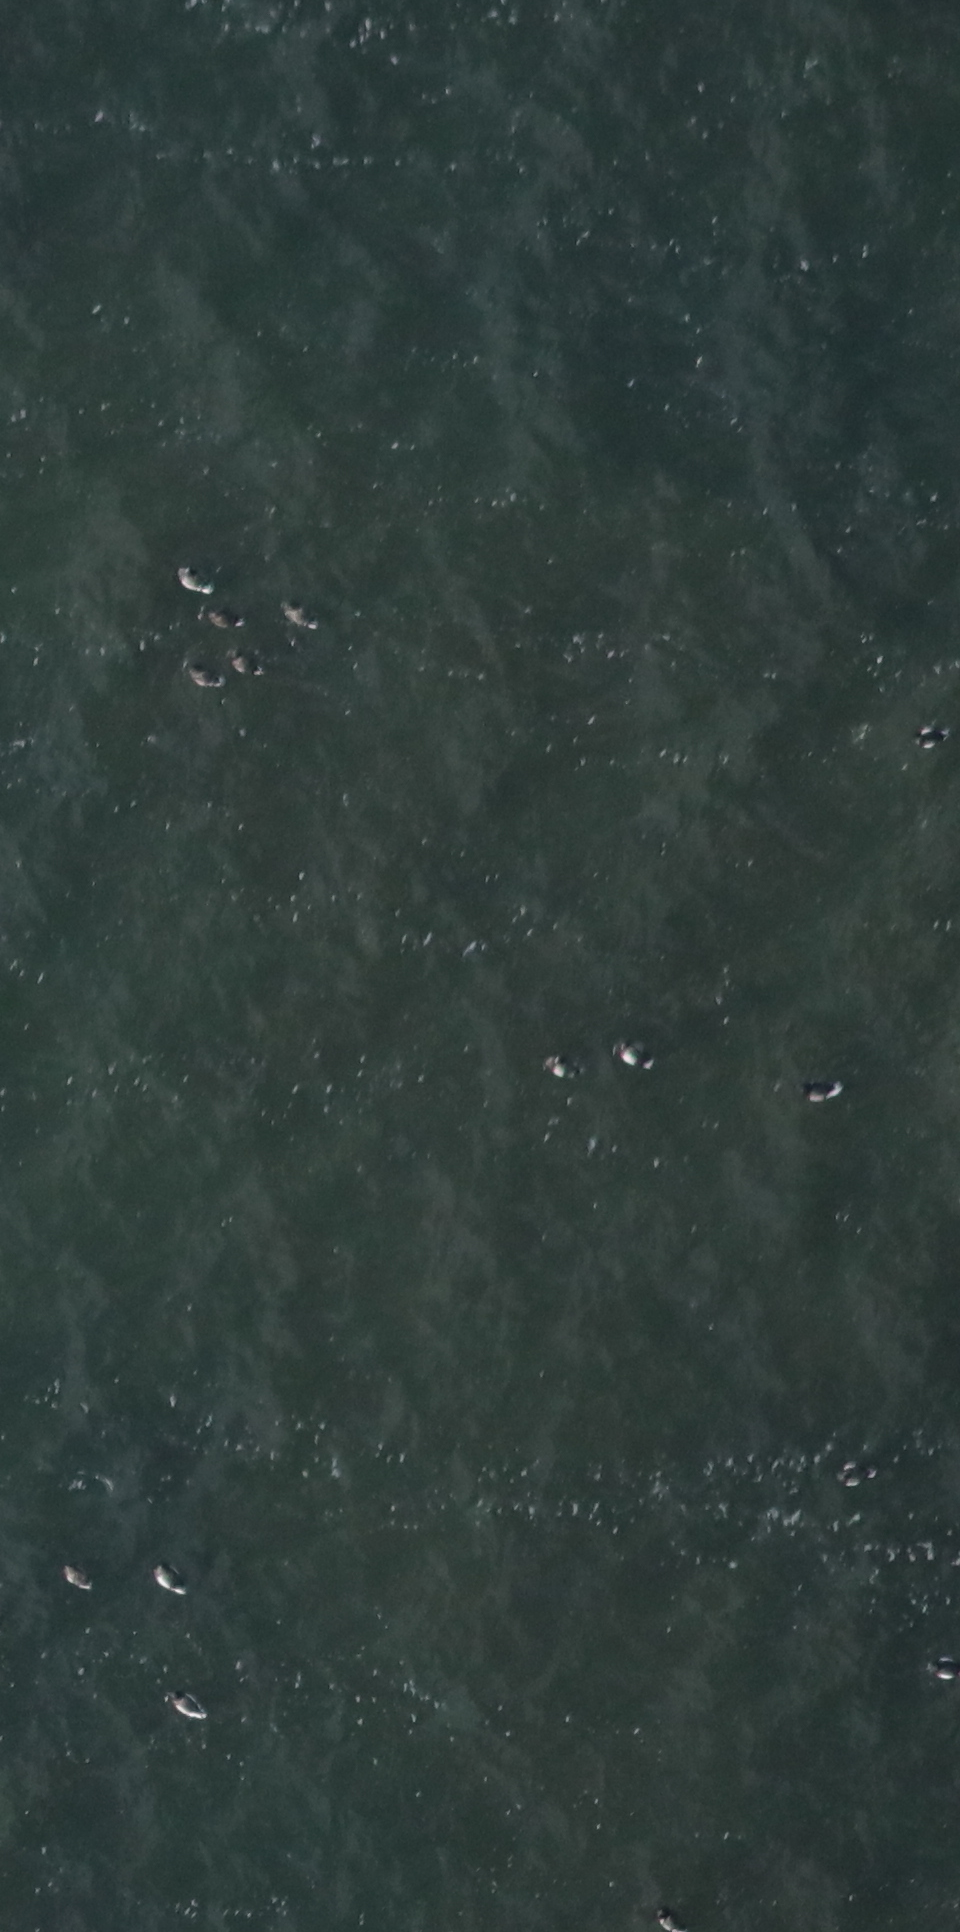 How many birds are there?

14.